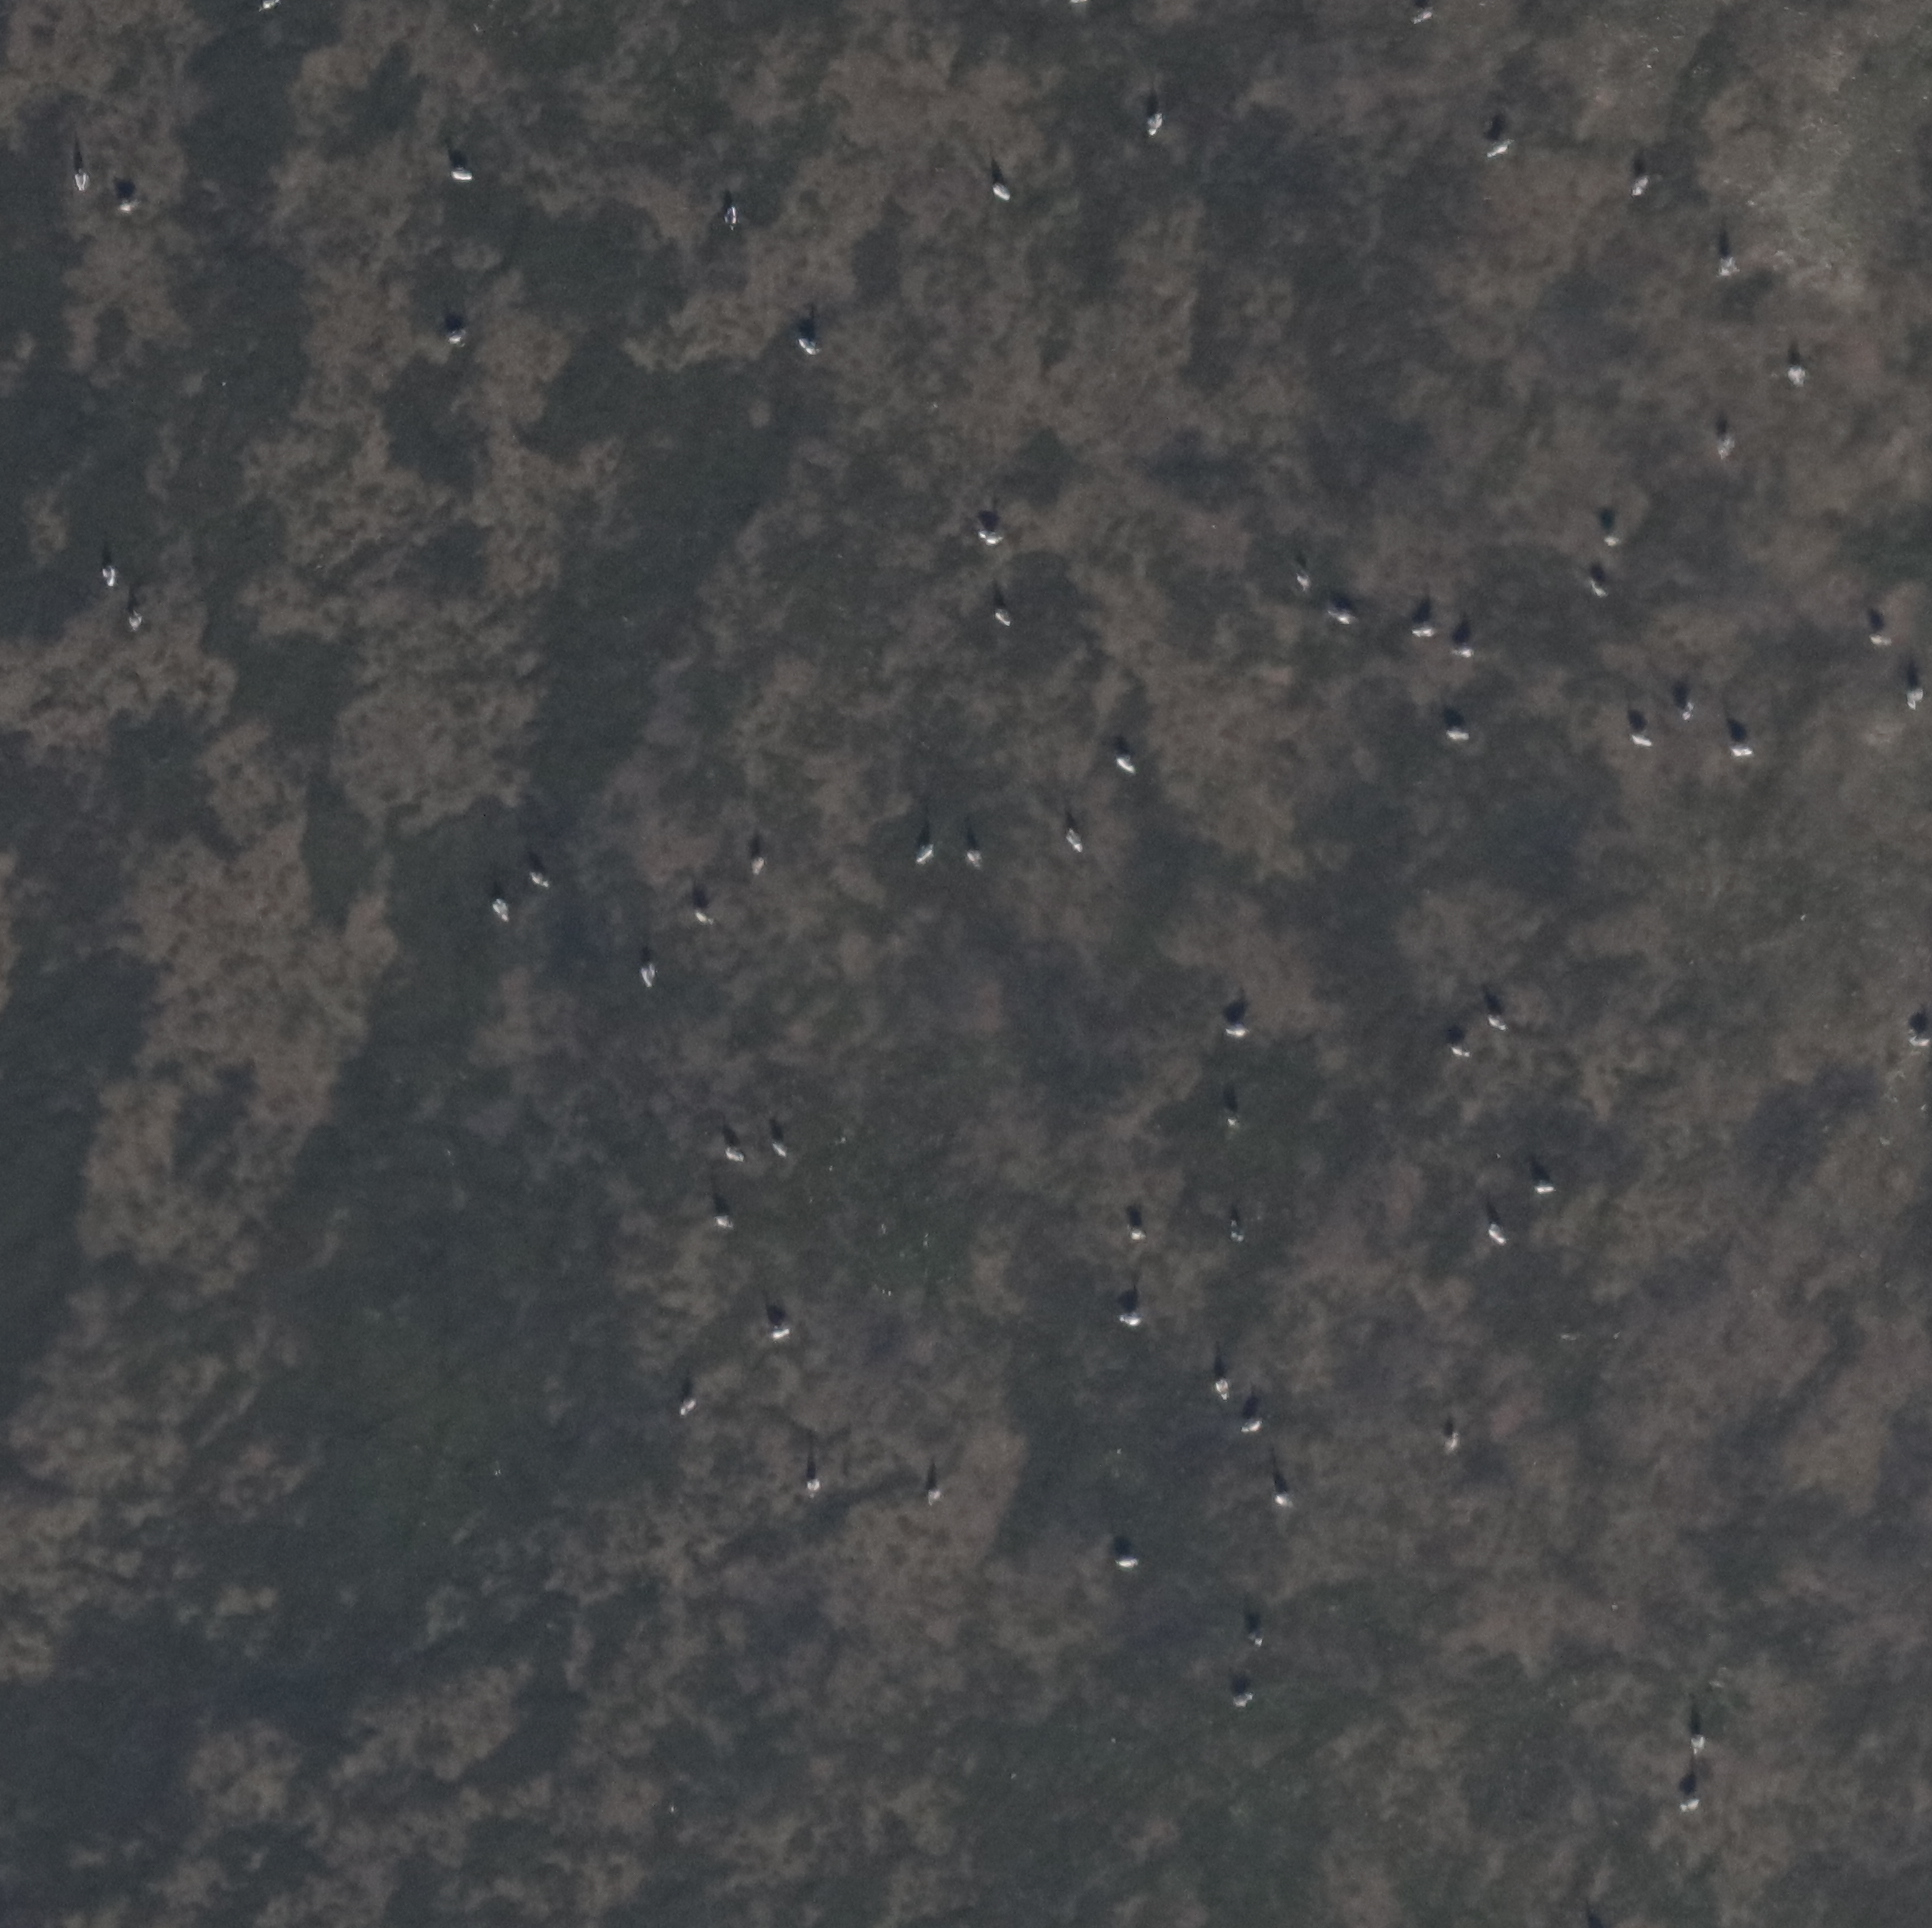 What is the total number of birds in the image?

66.